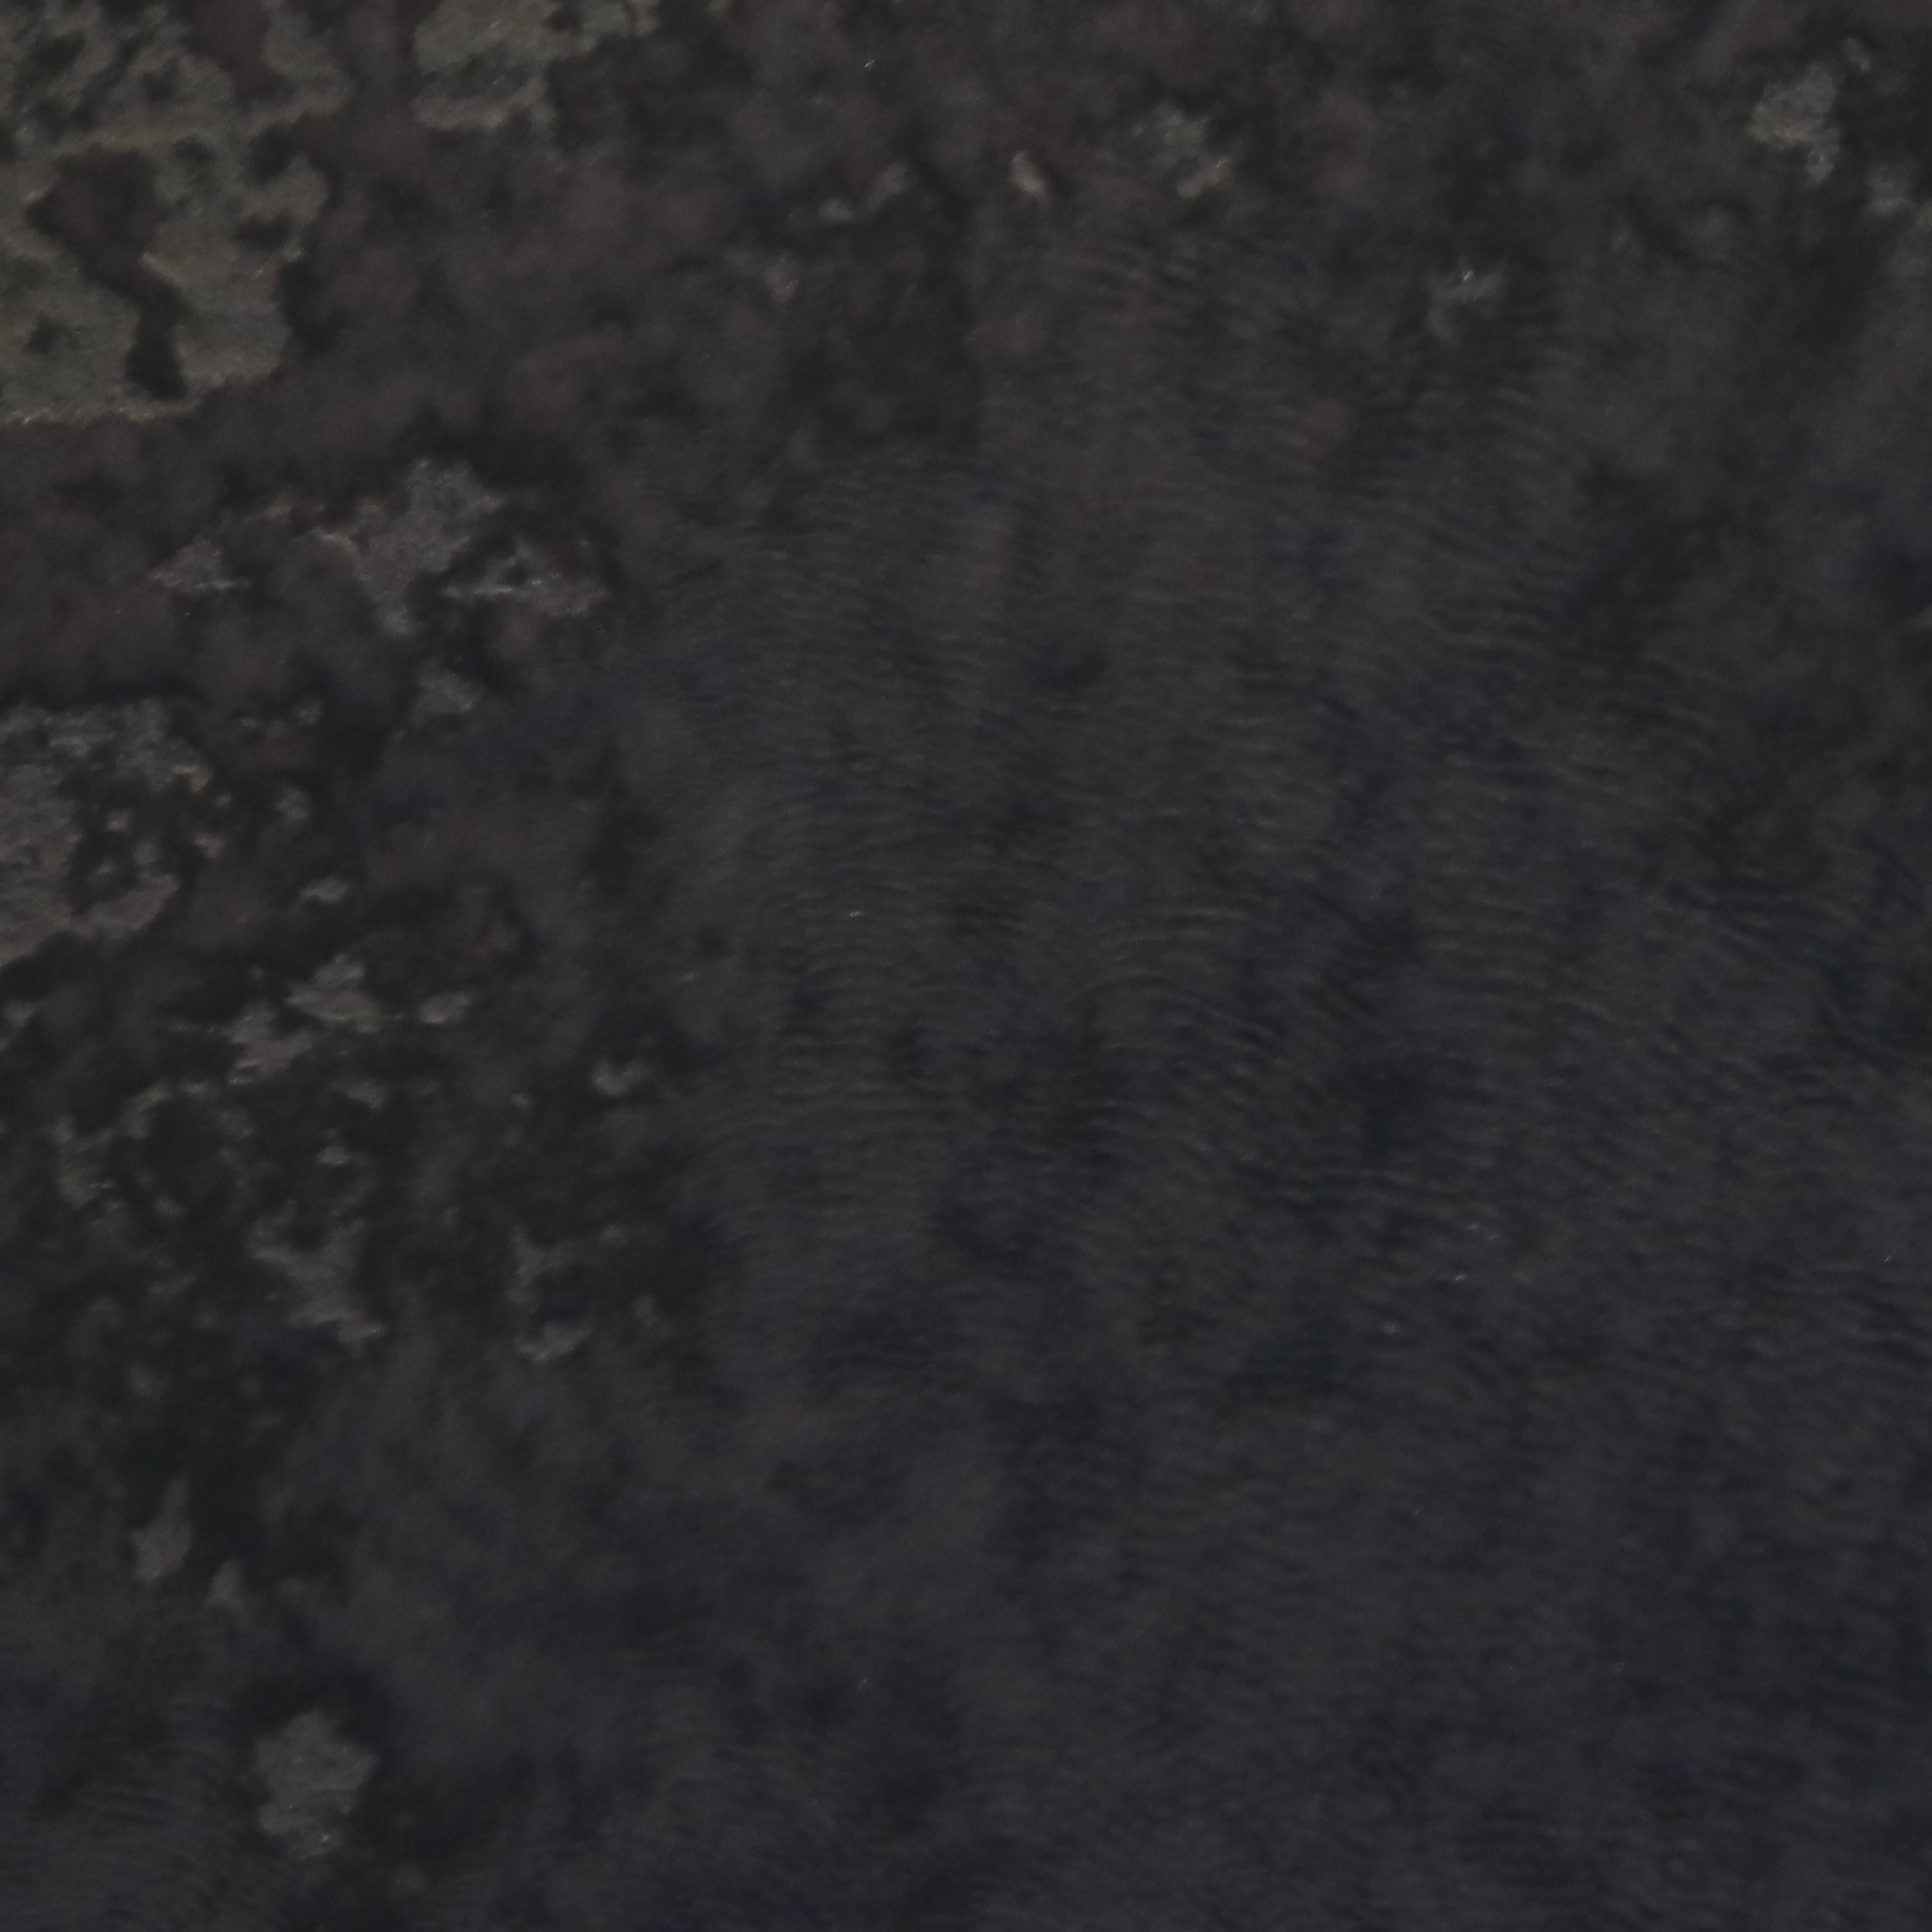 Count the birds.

0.